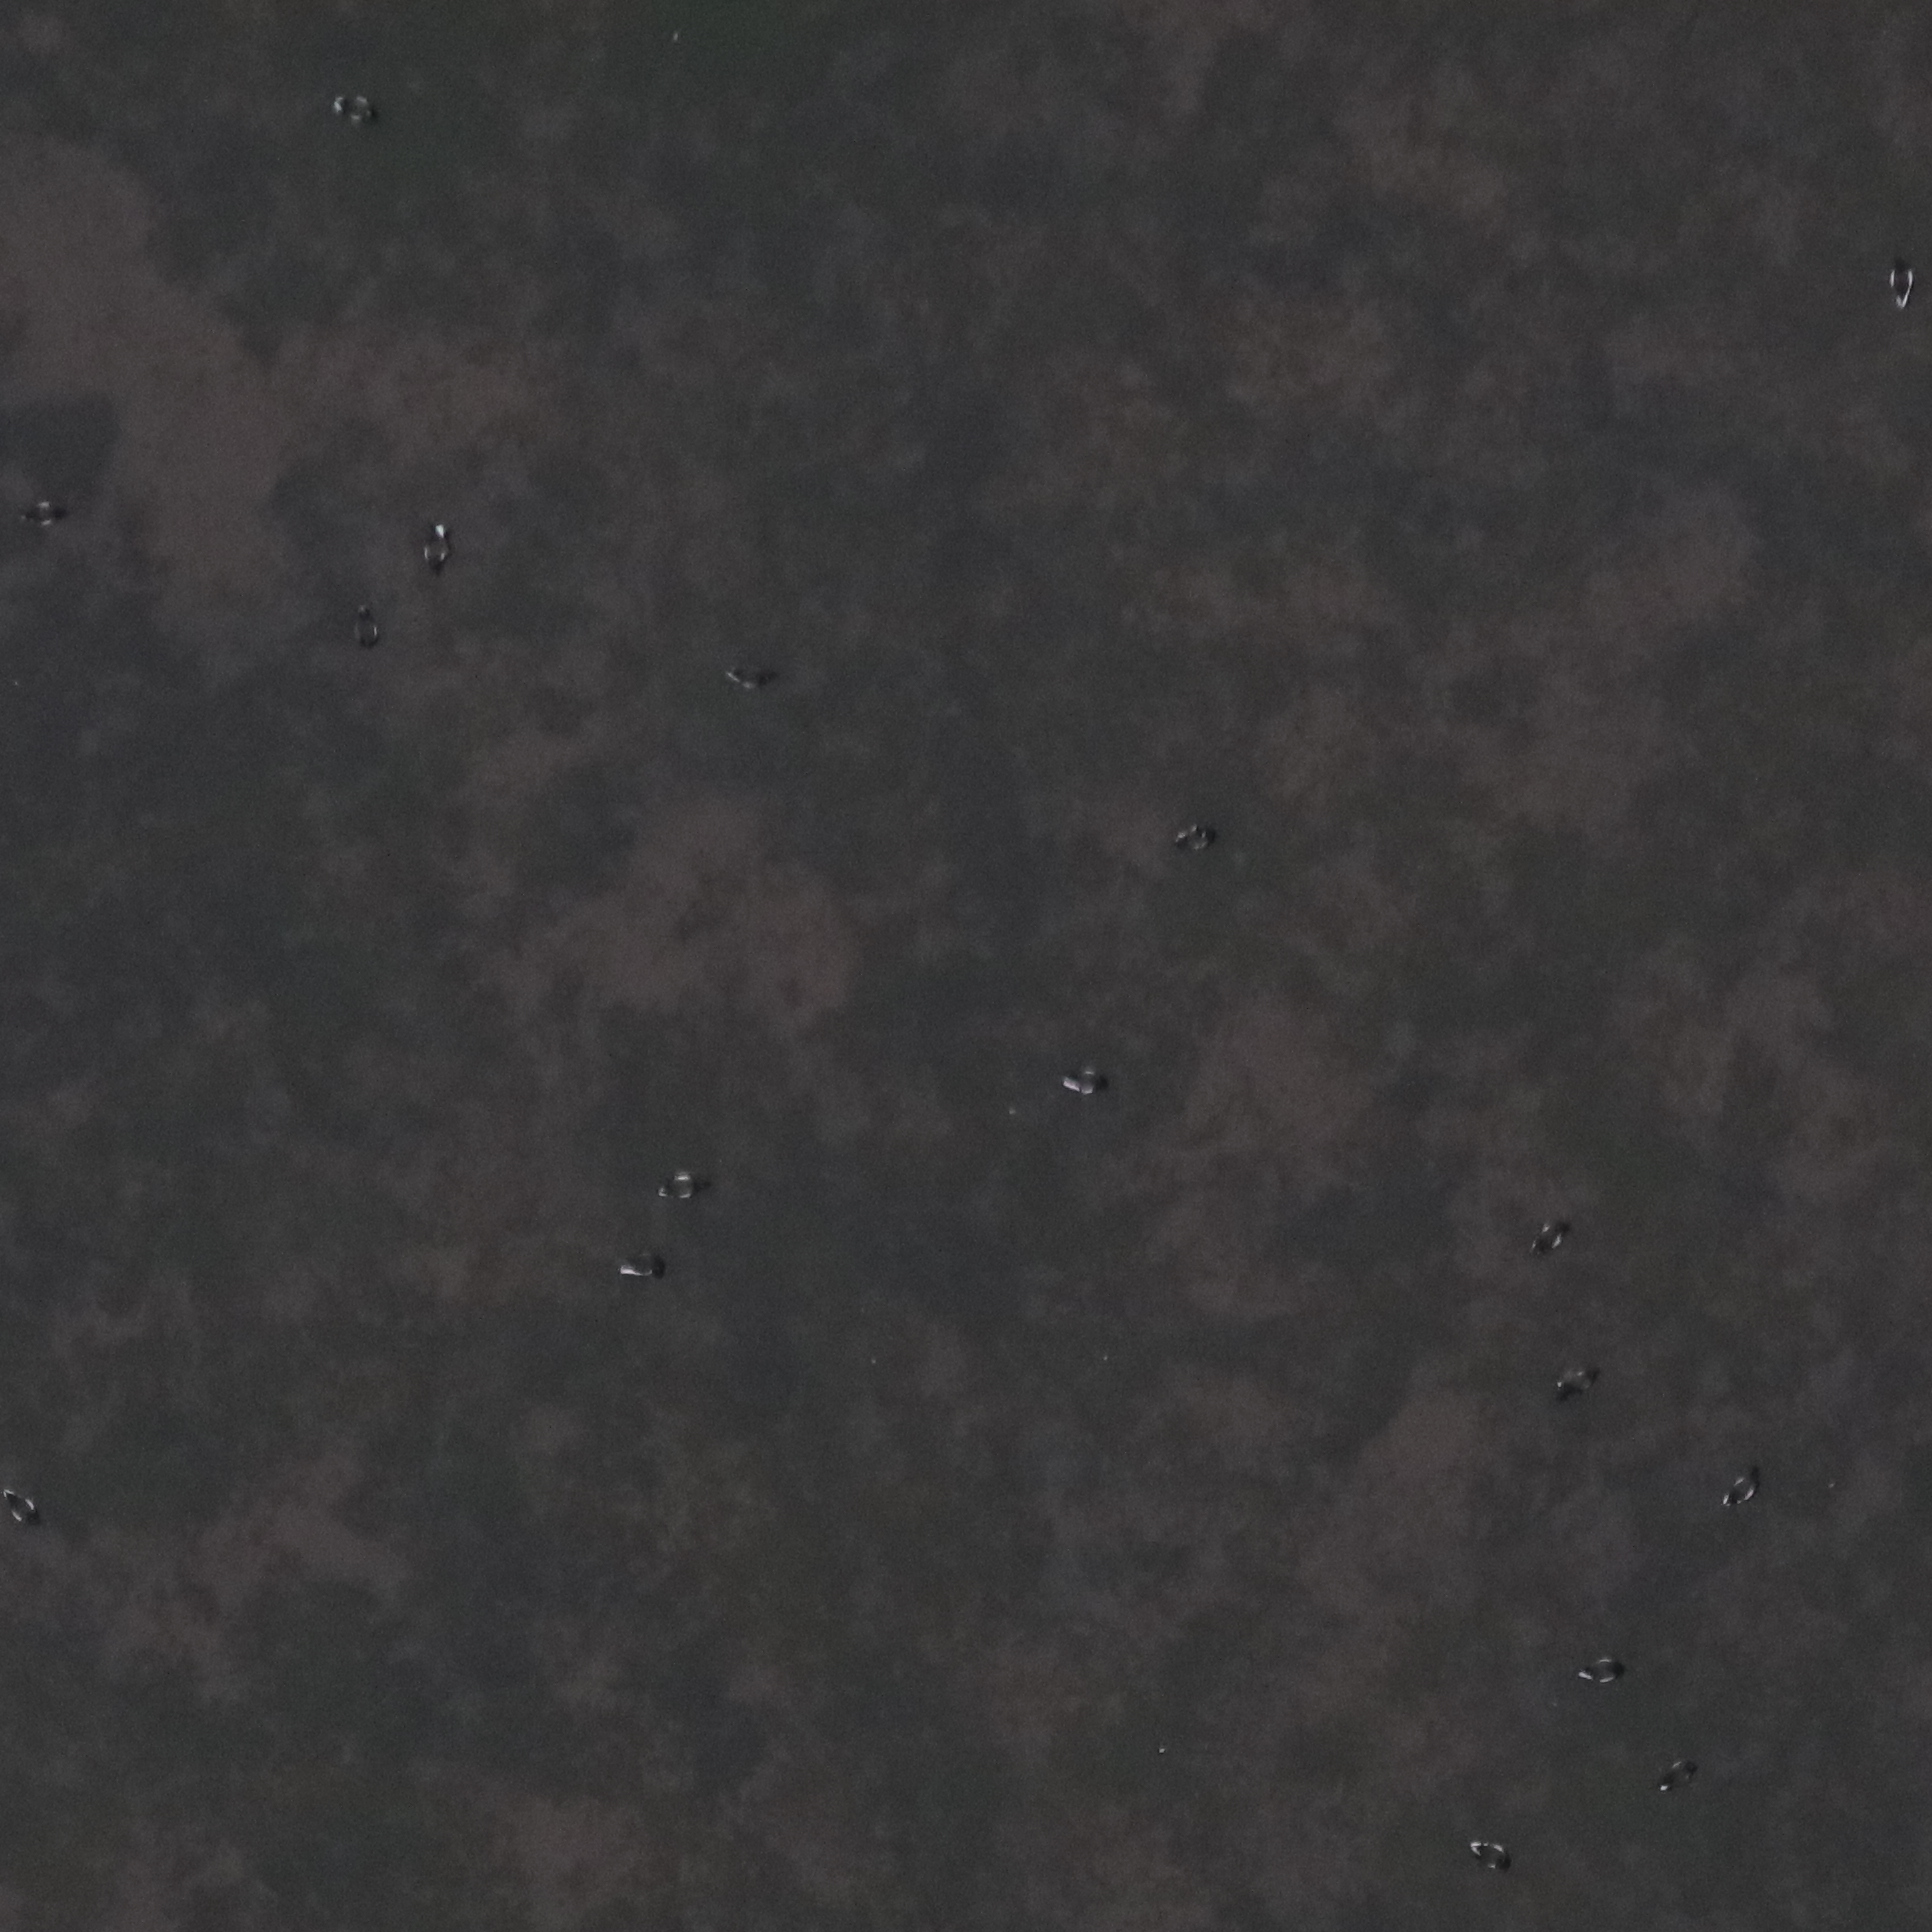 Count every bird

17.